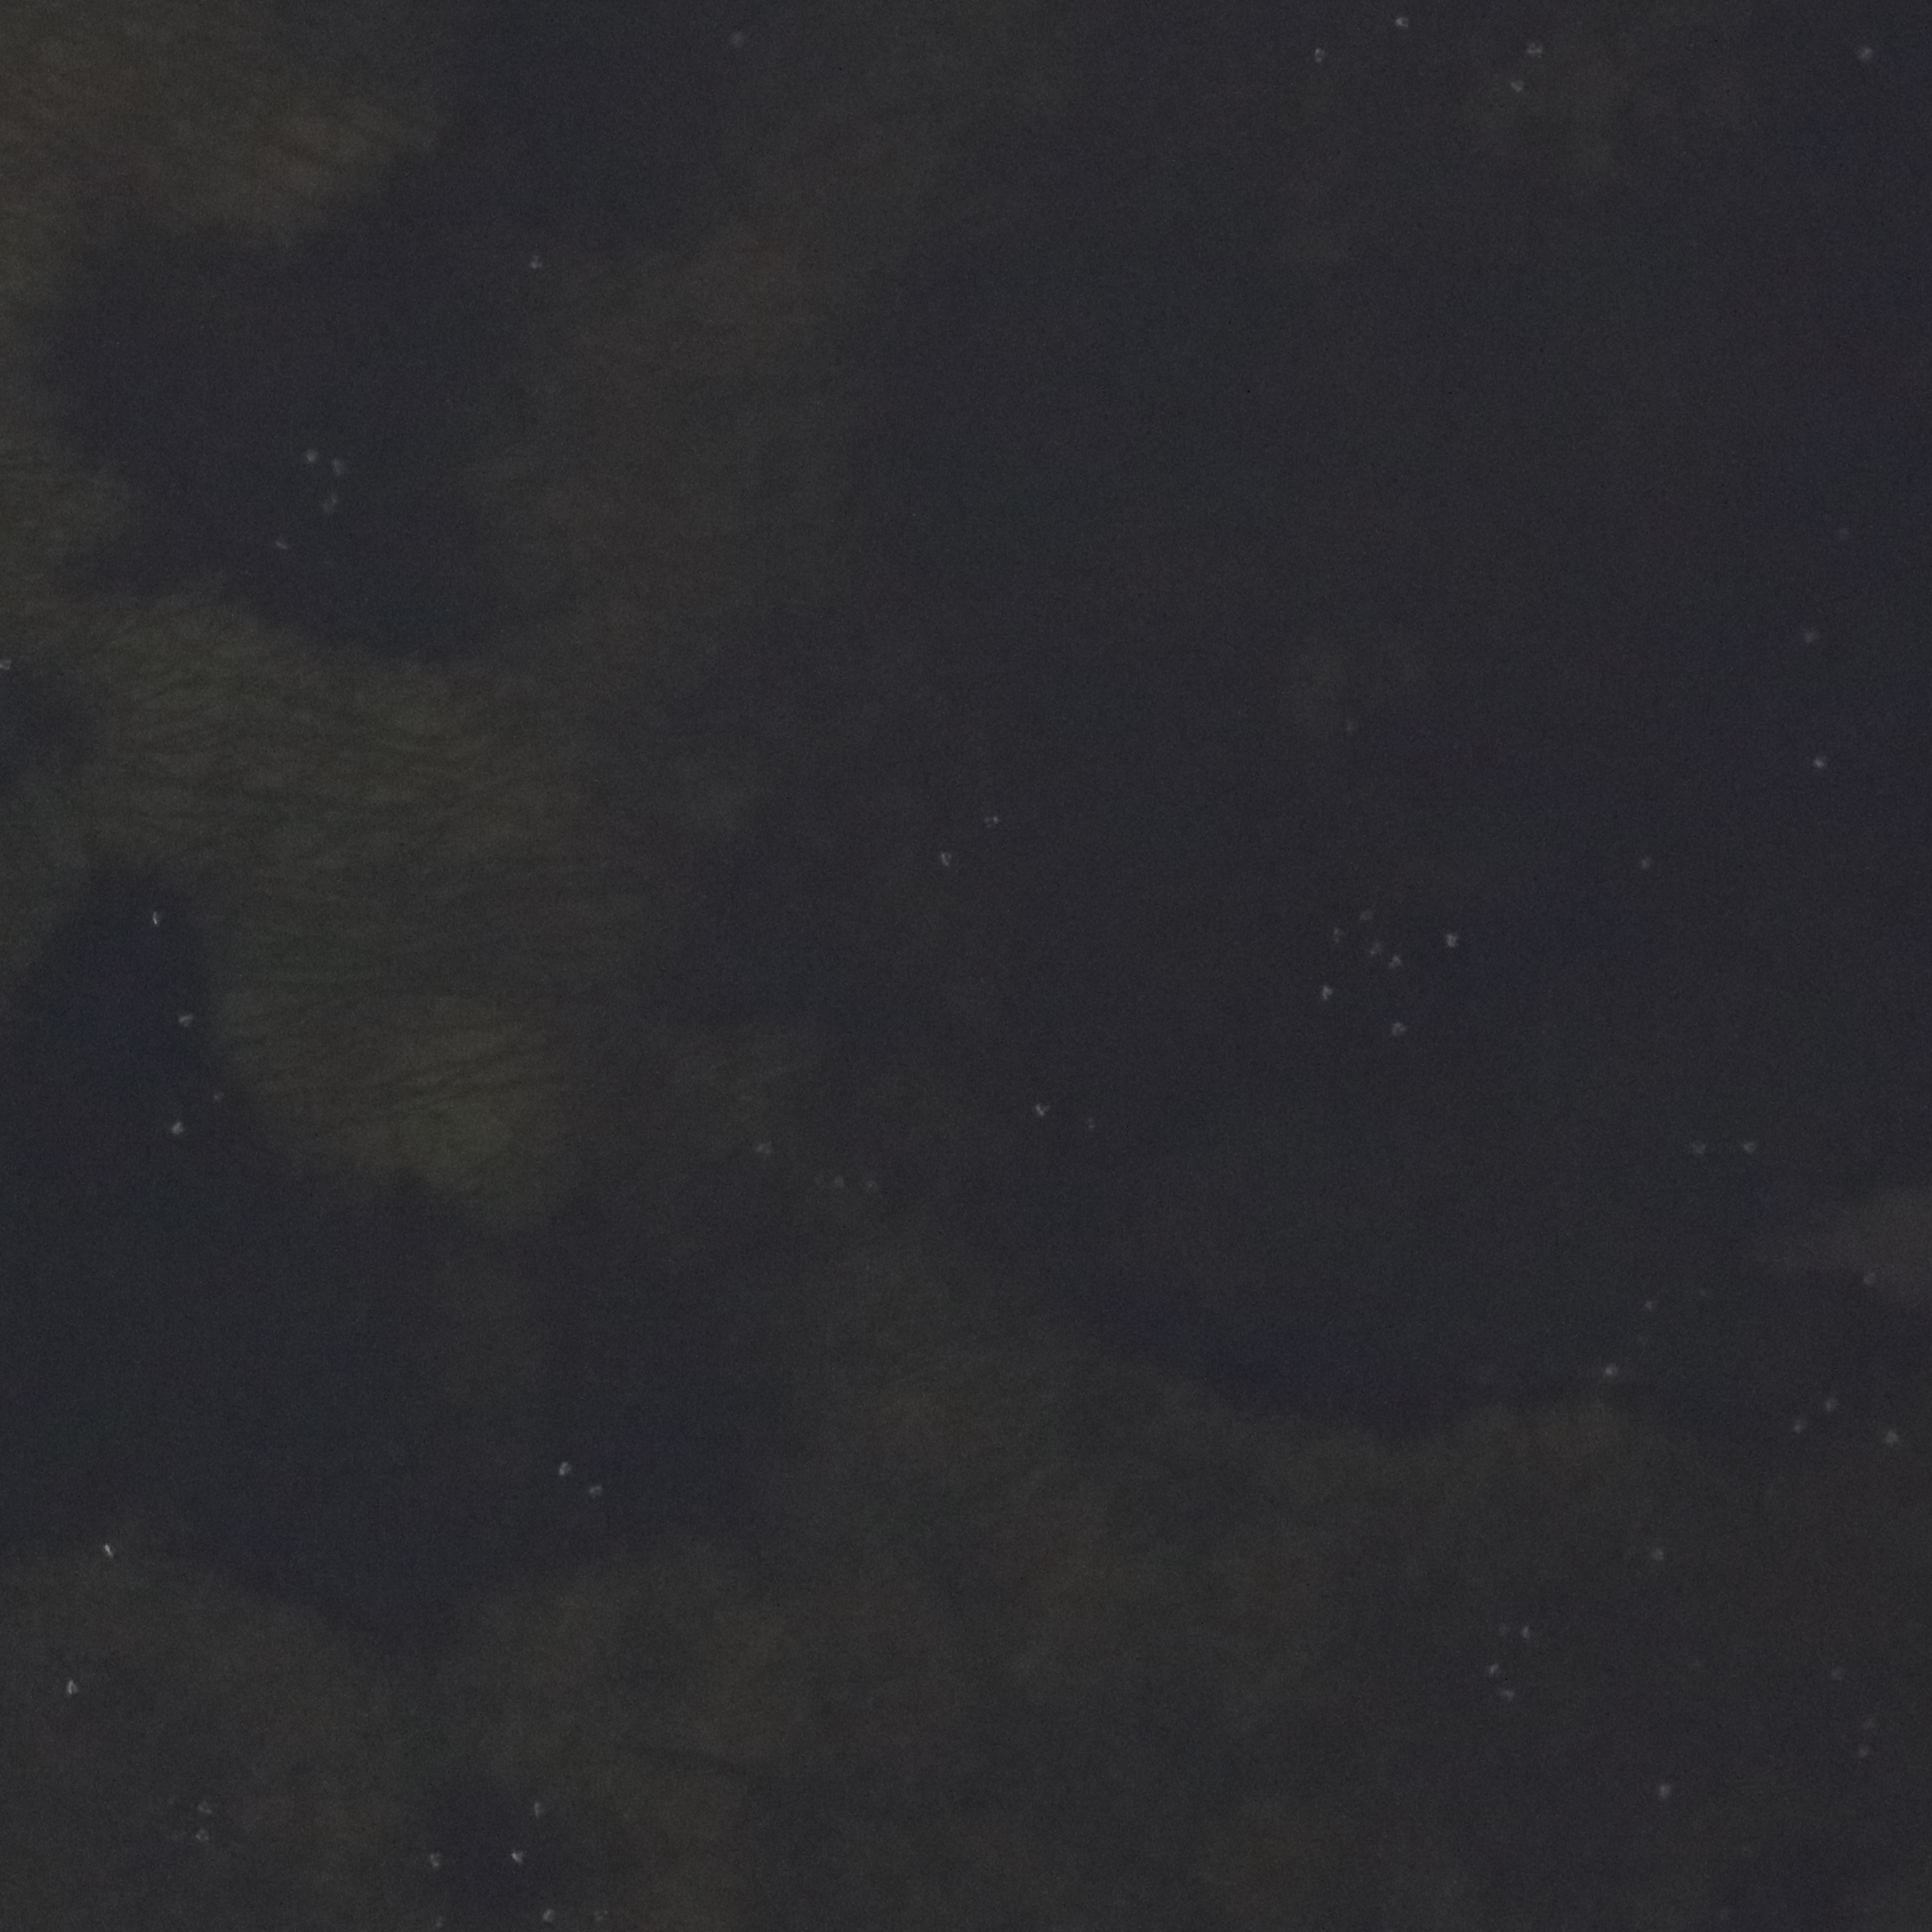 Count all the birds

67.